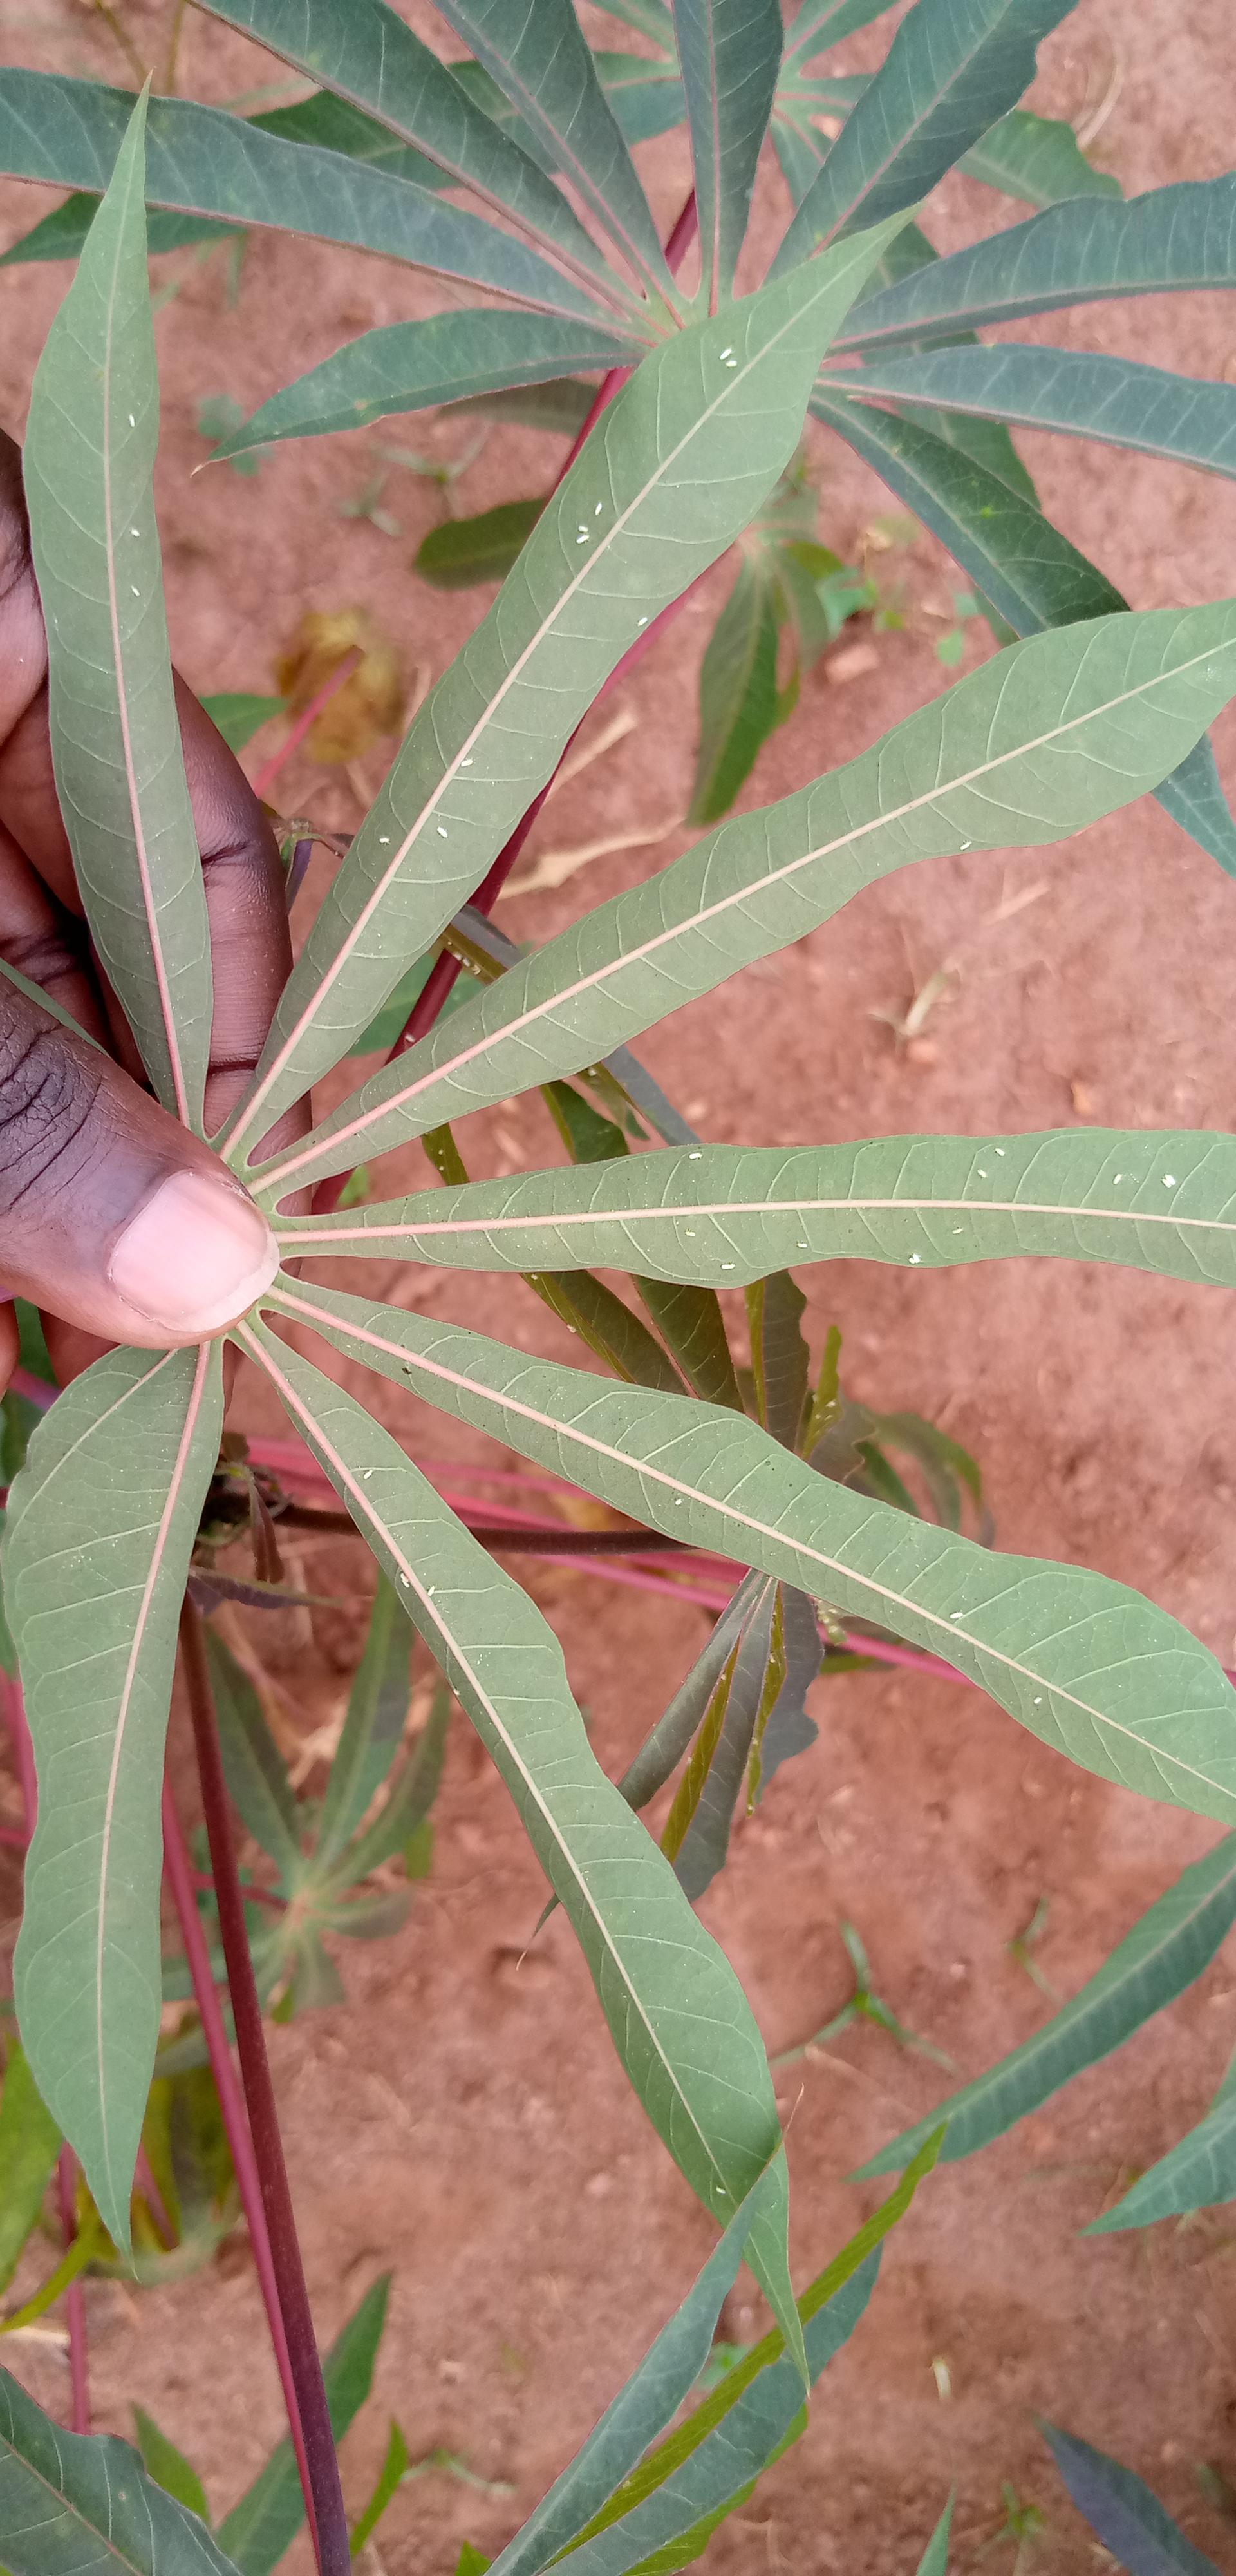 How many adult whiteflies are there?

36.